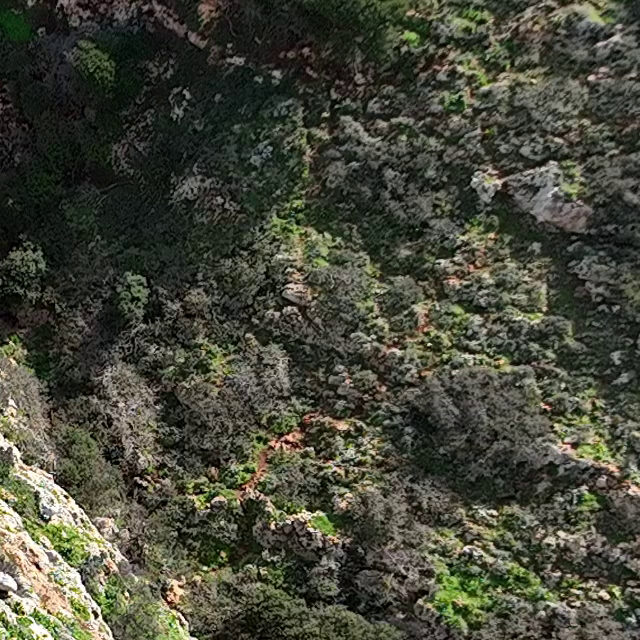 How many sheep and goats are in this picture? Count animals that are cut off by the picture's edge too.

0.